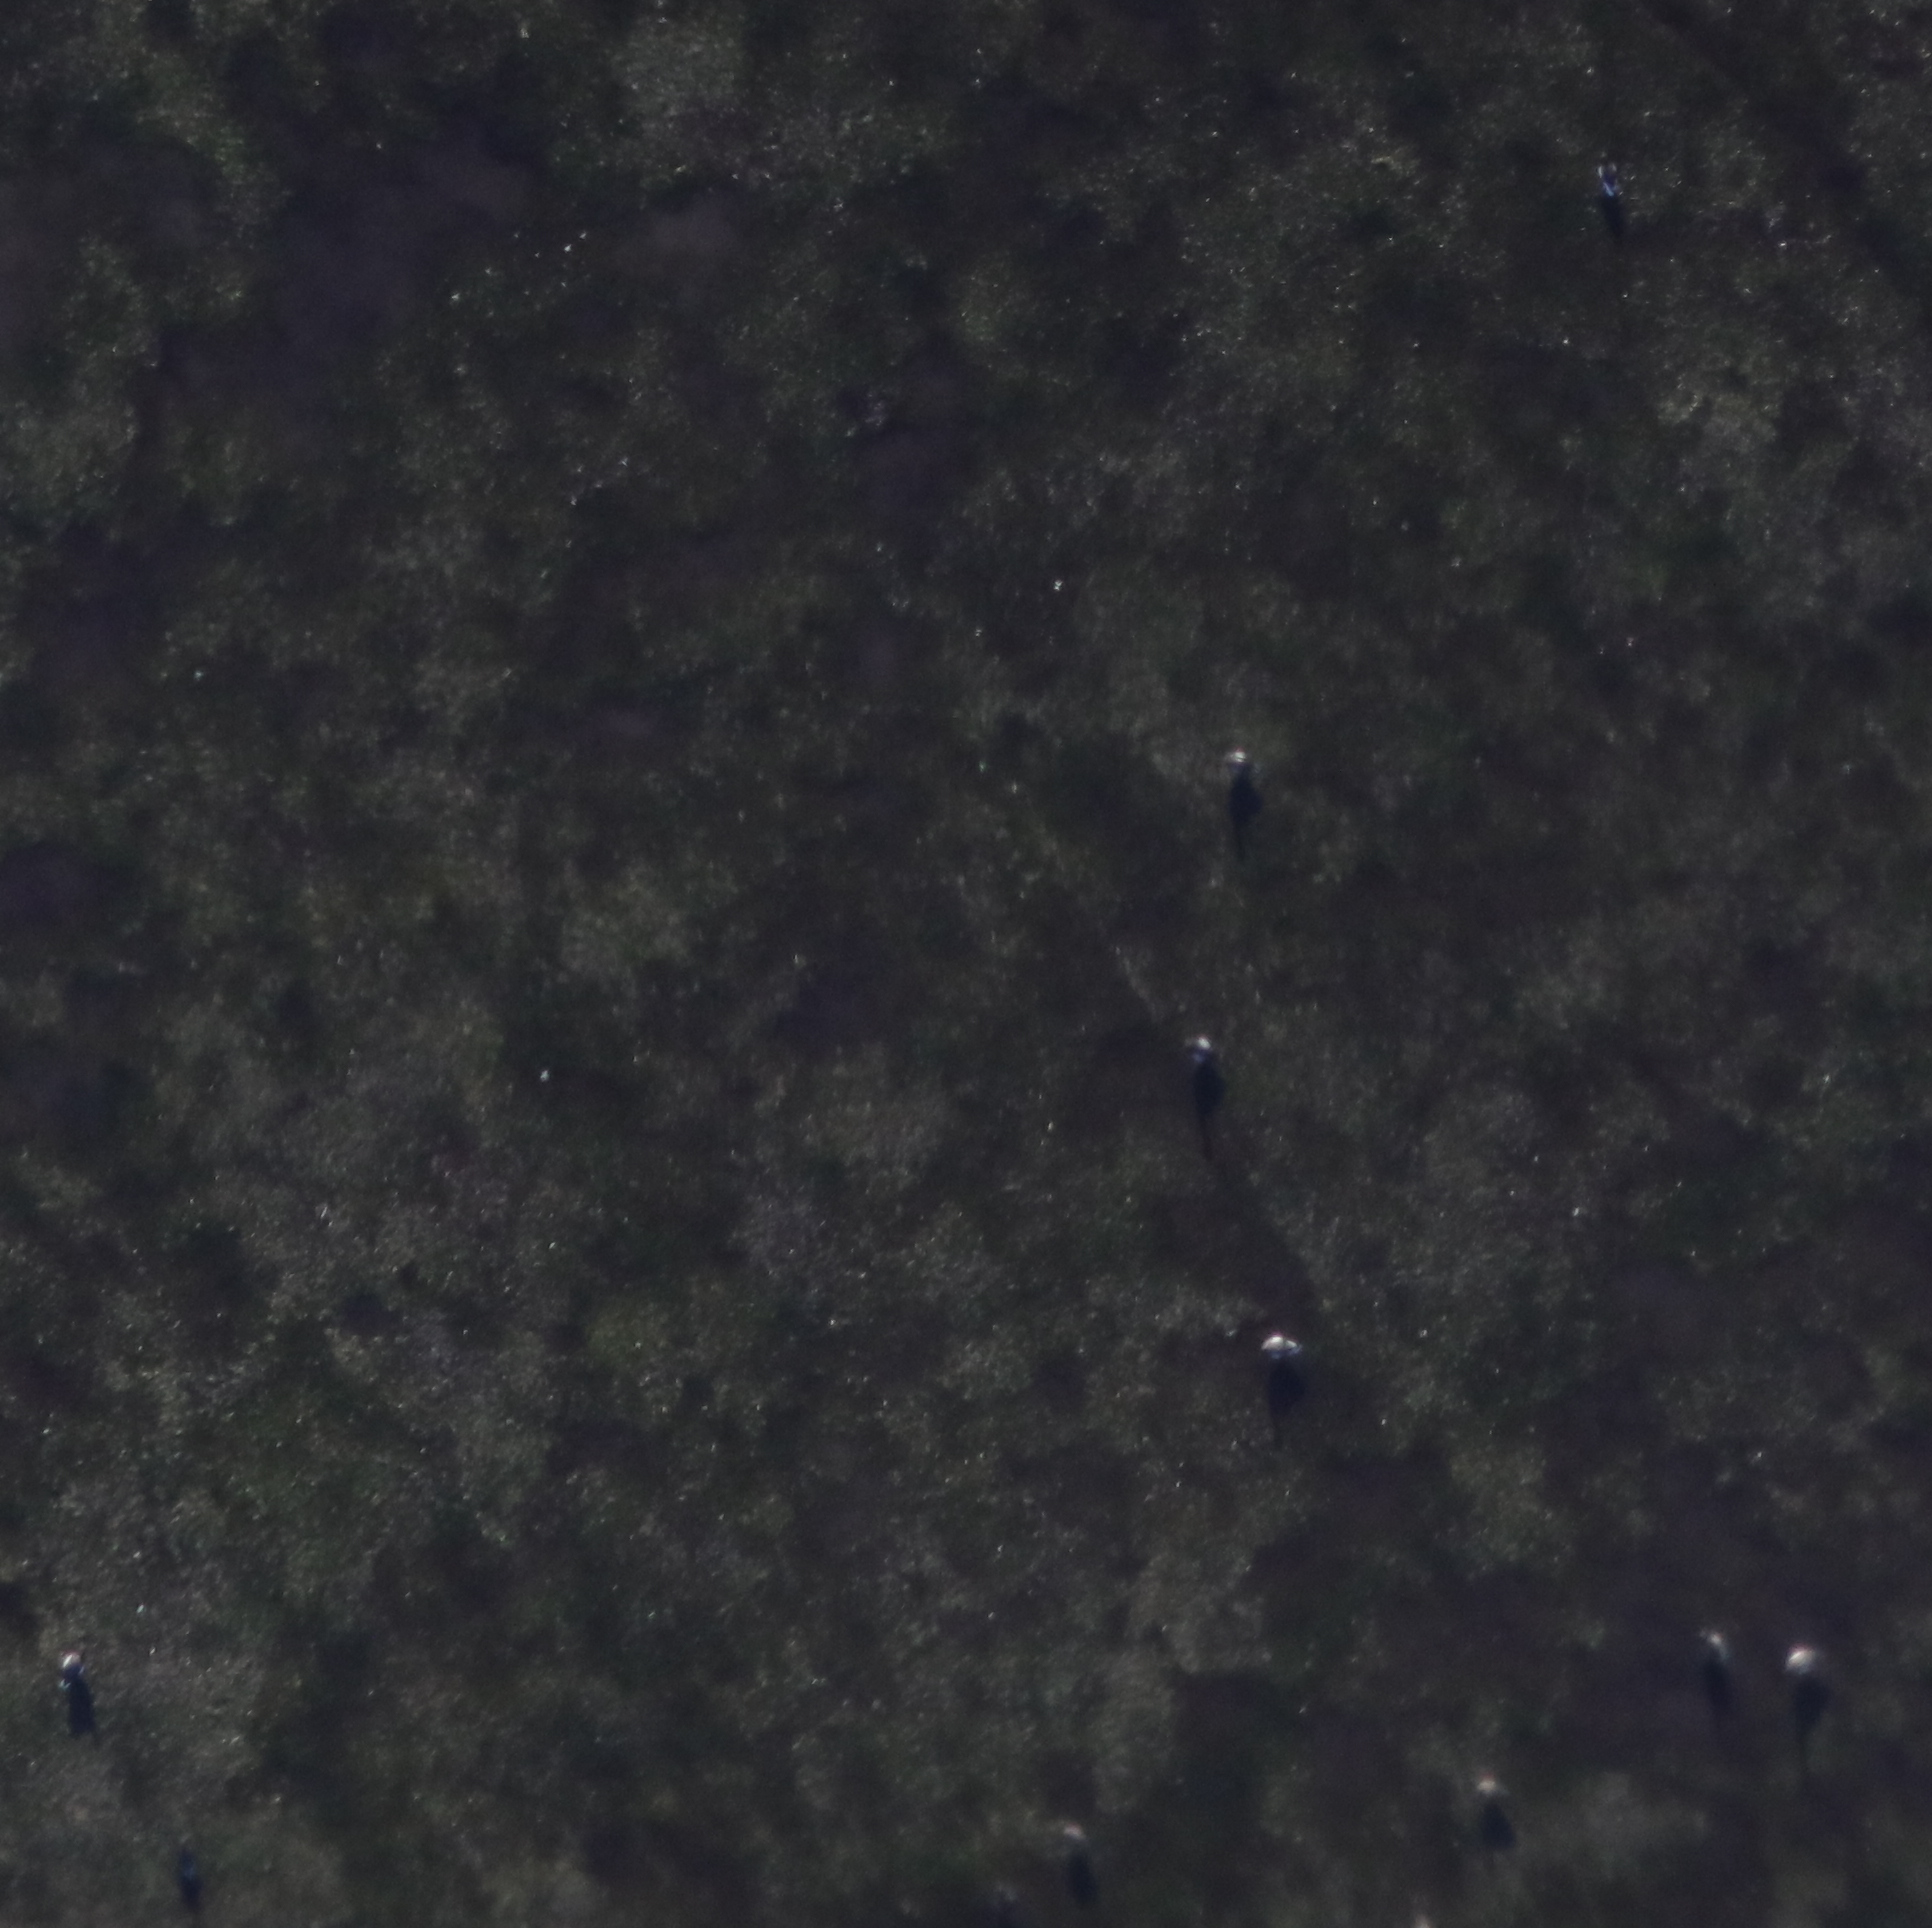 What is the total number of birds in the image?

10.